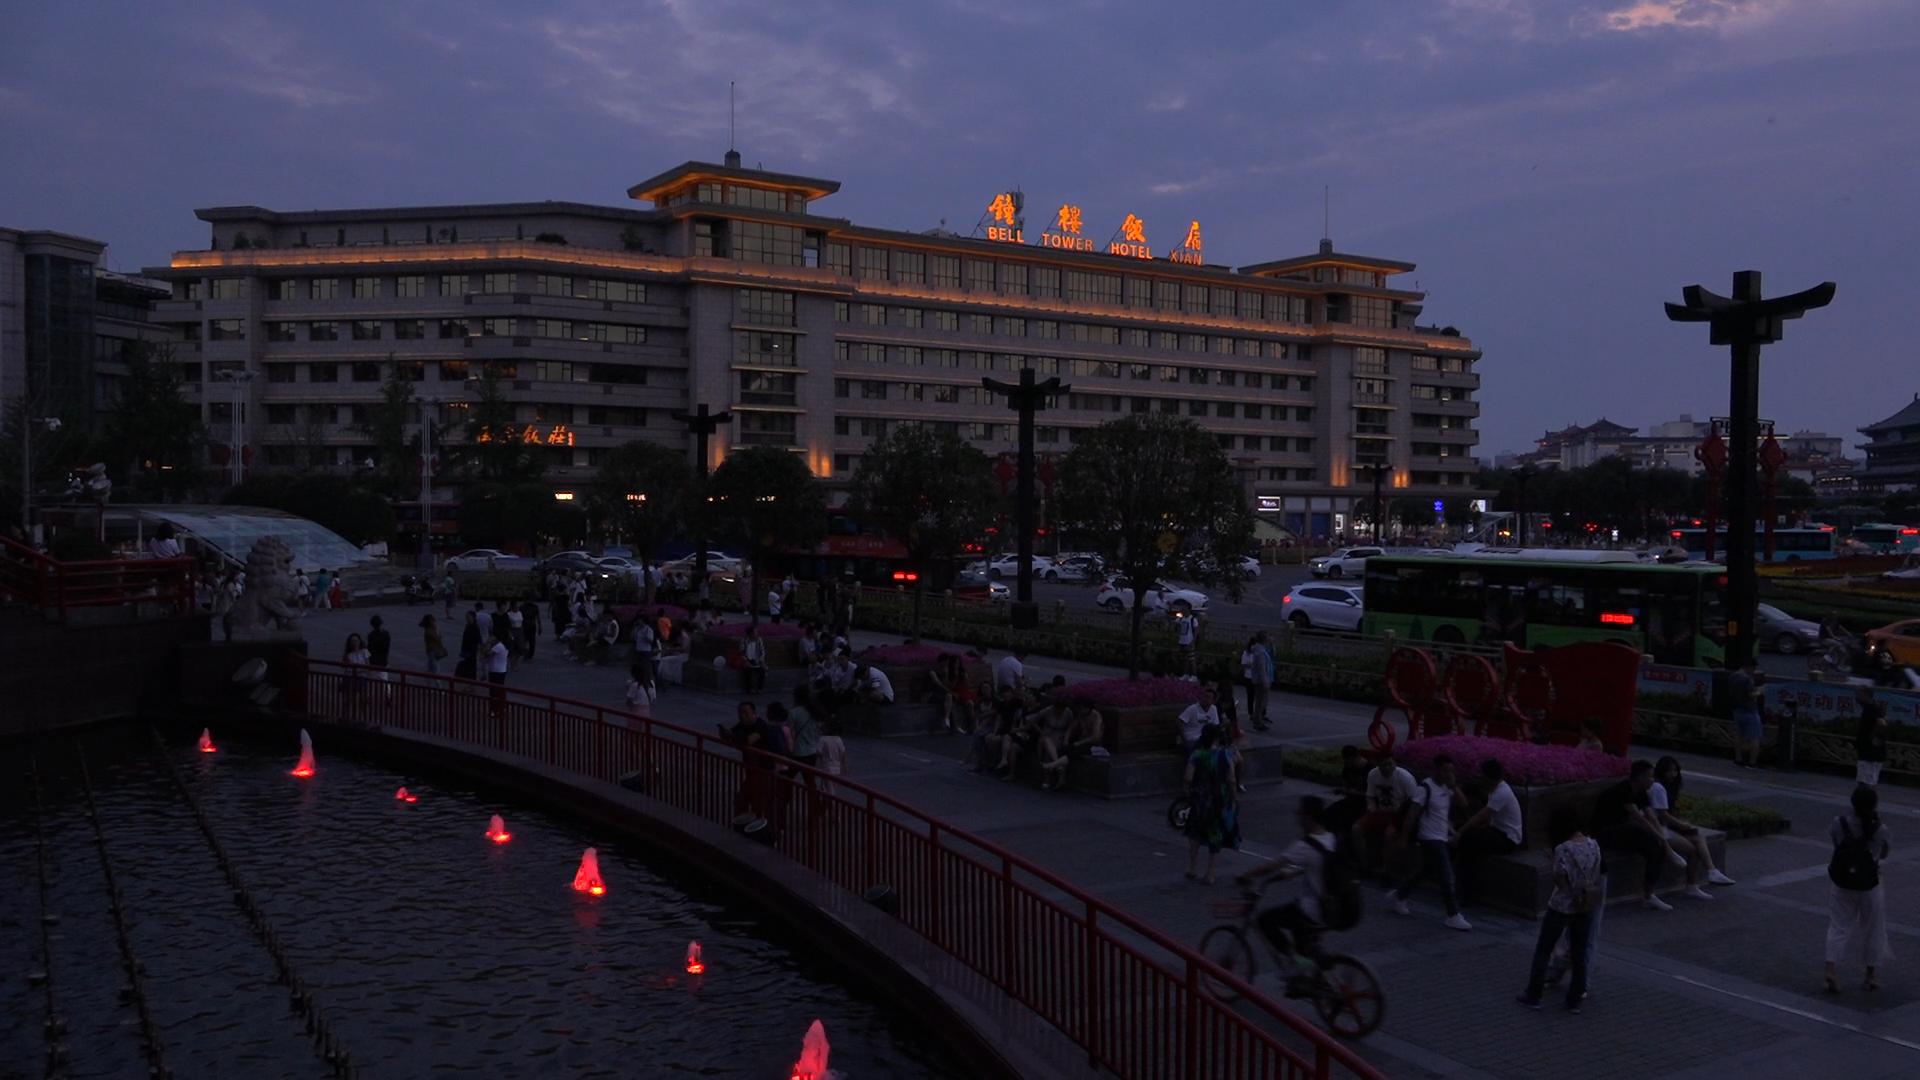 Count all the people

143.